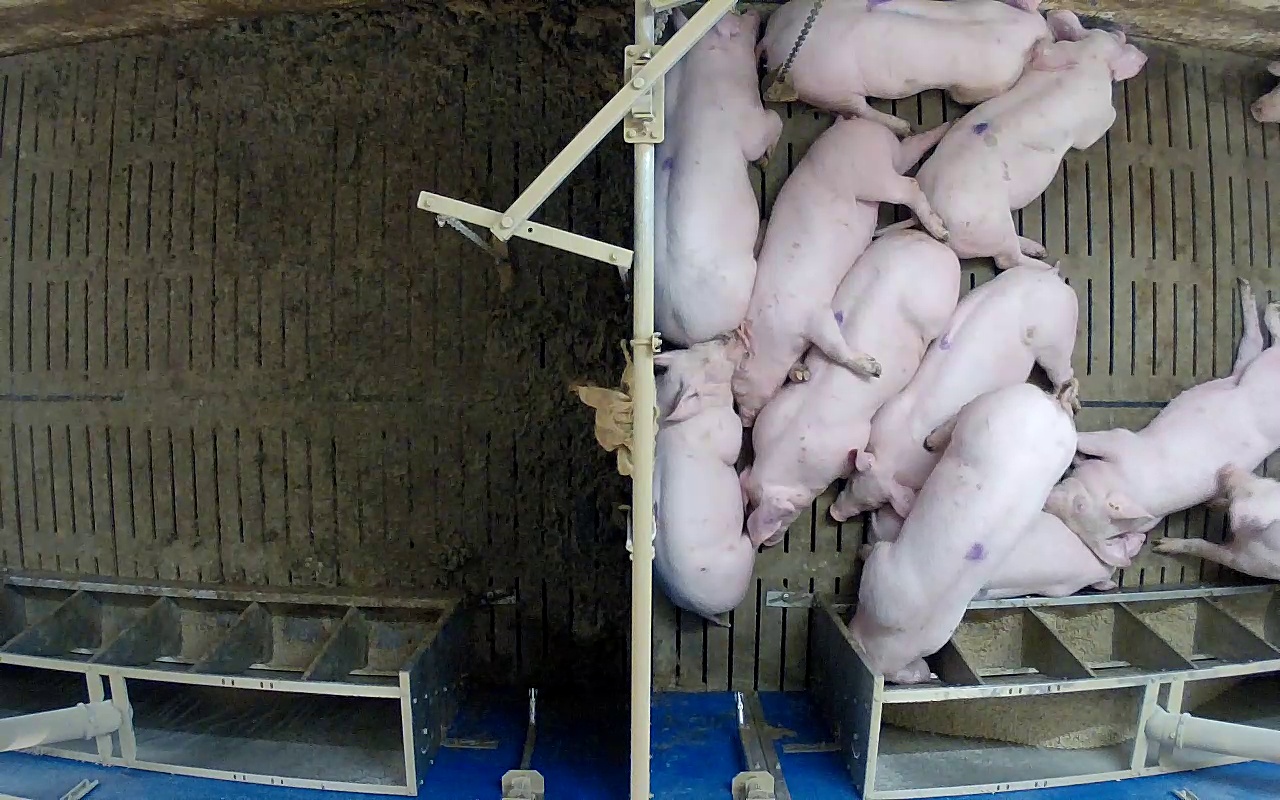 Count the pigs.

12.